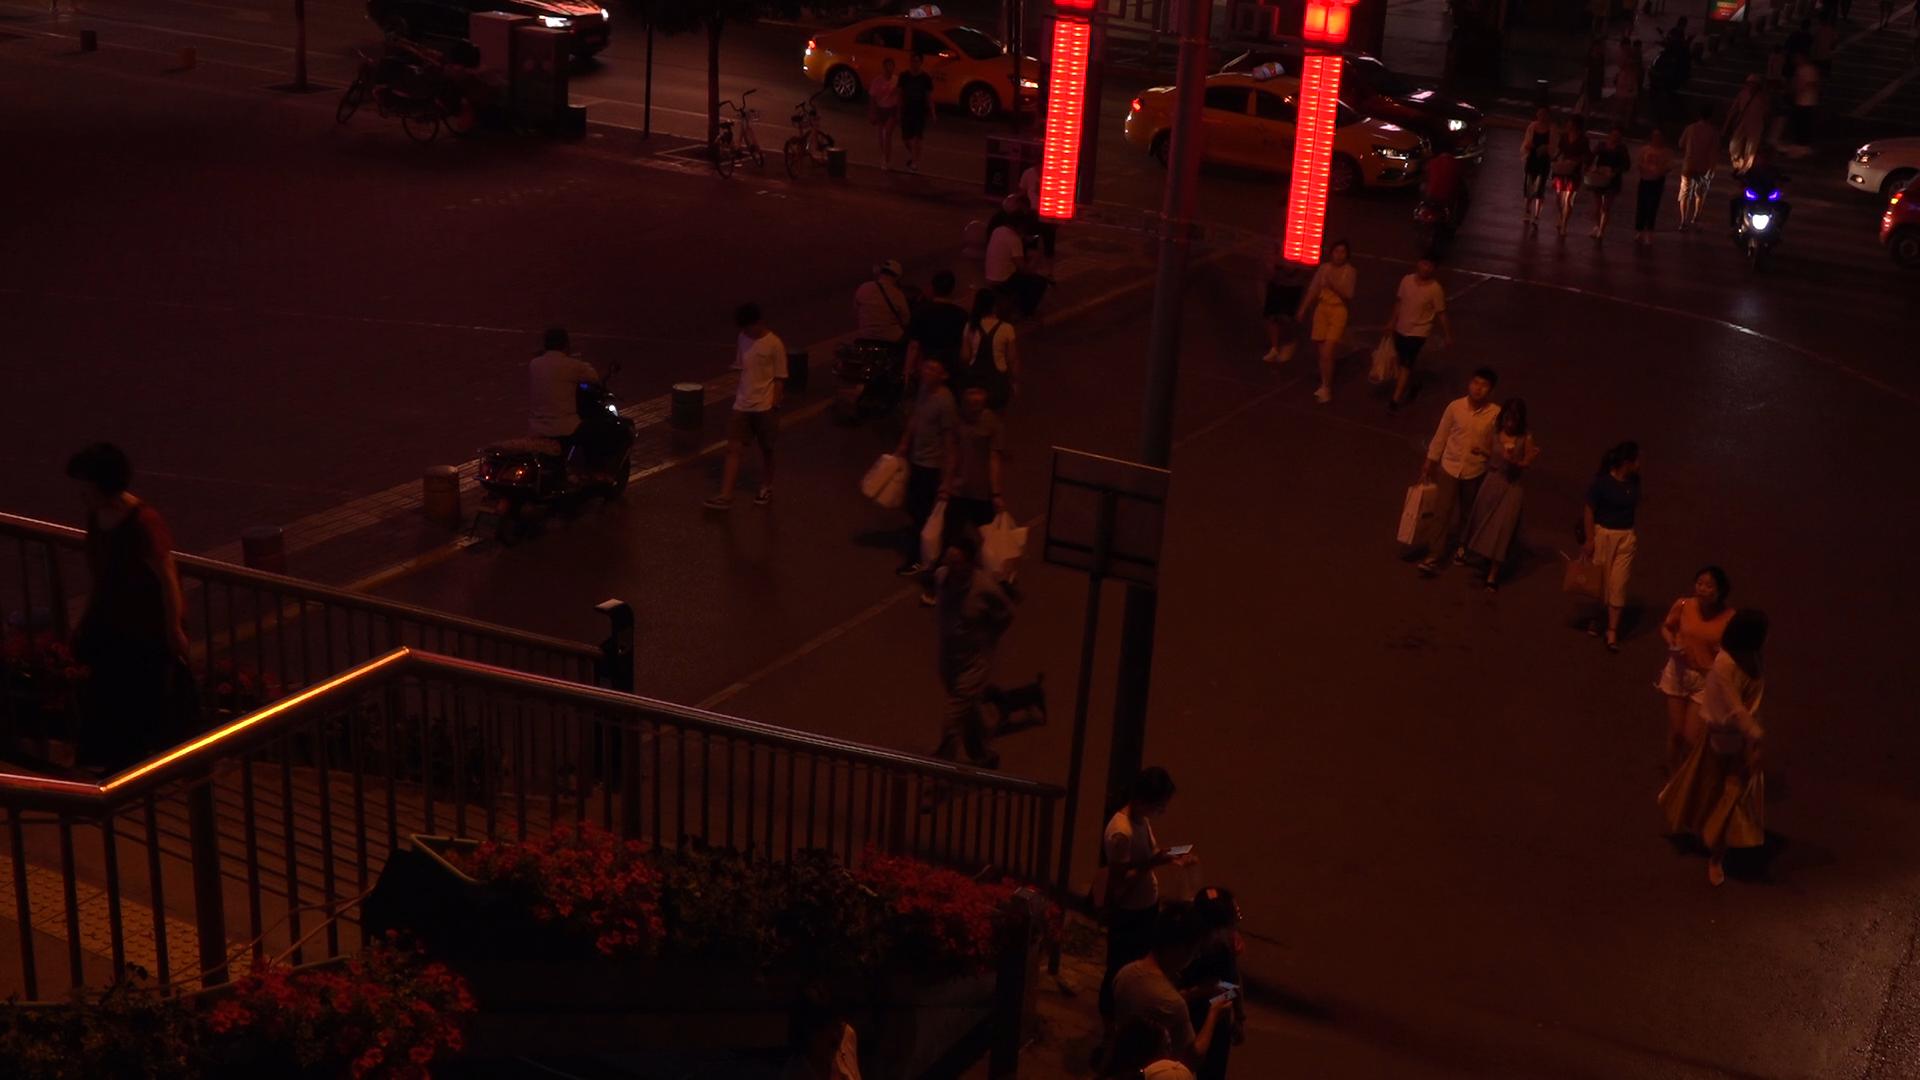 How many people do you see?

38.